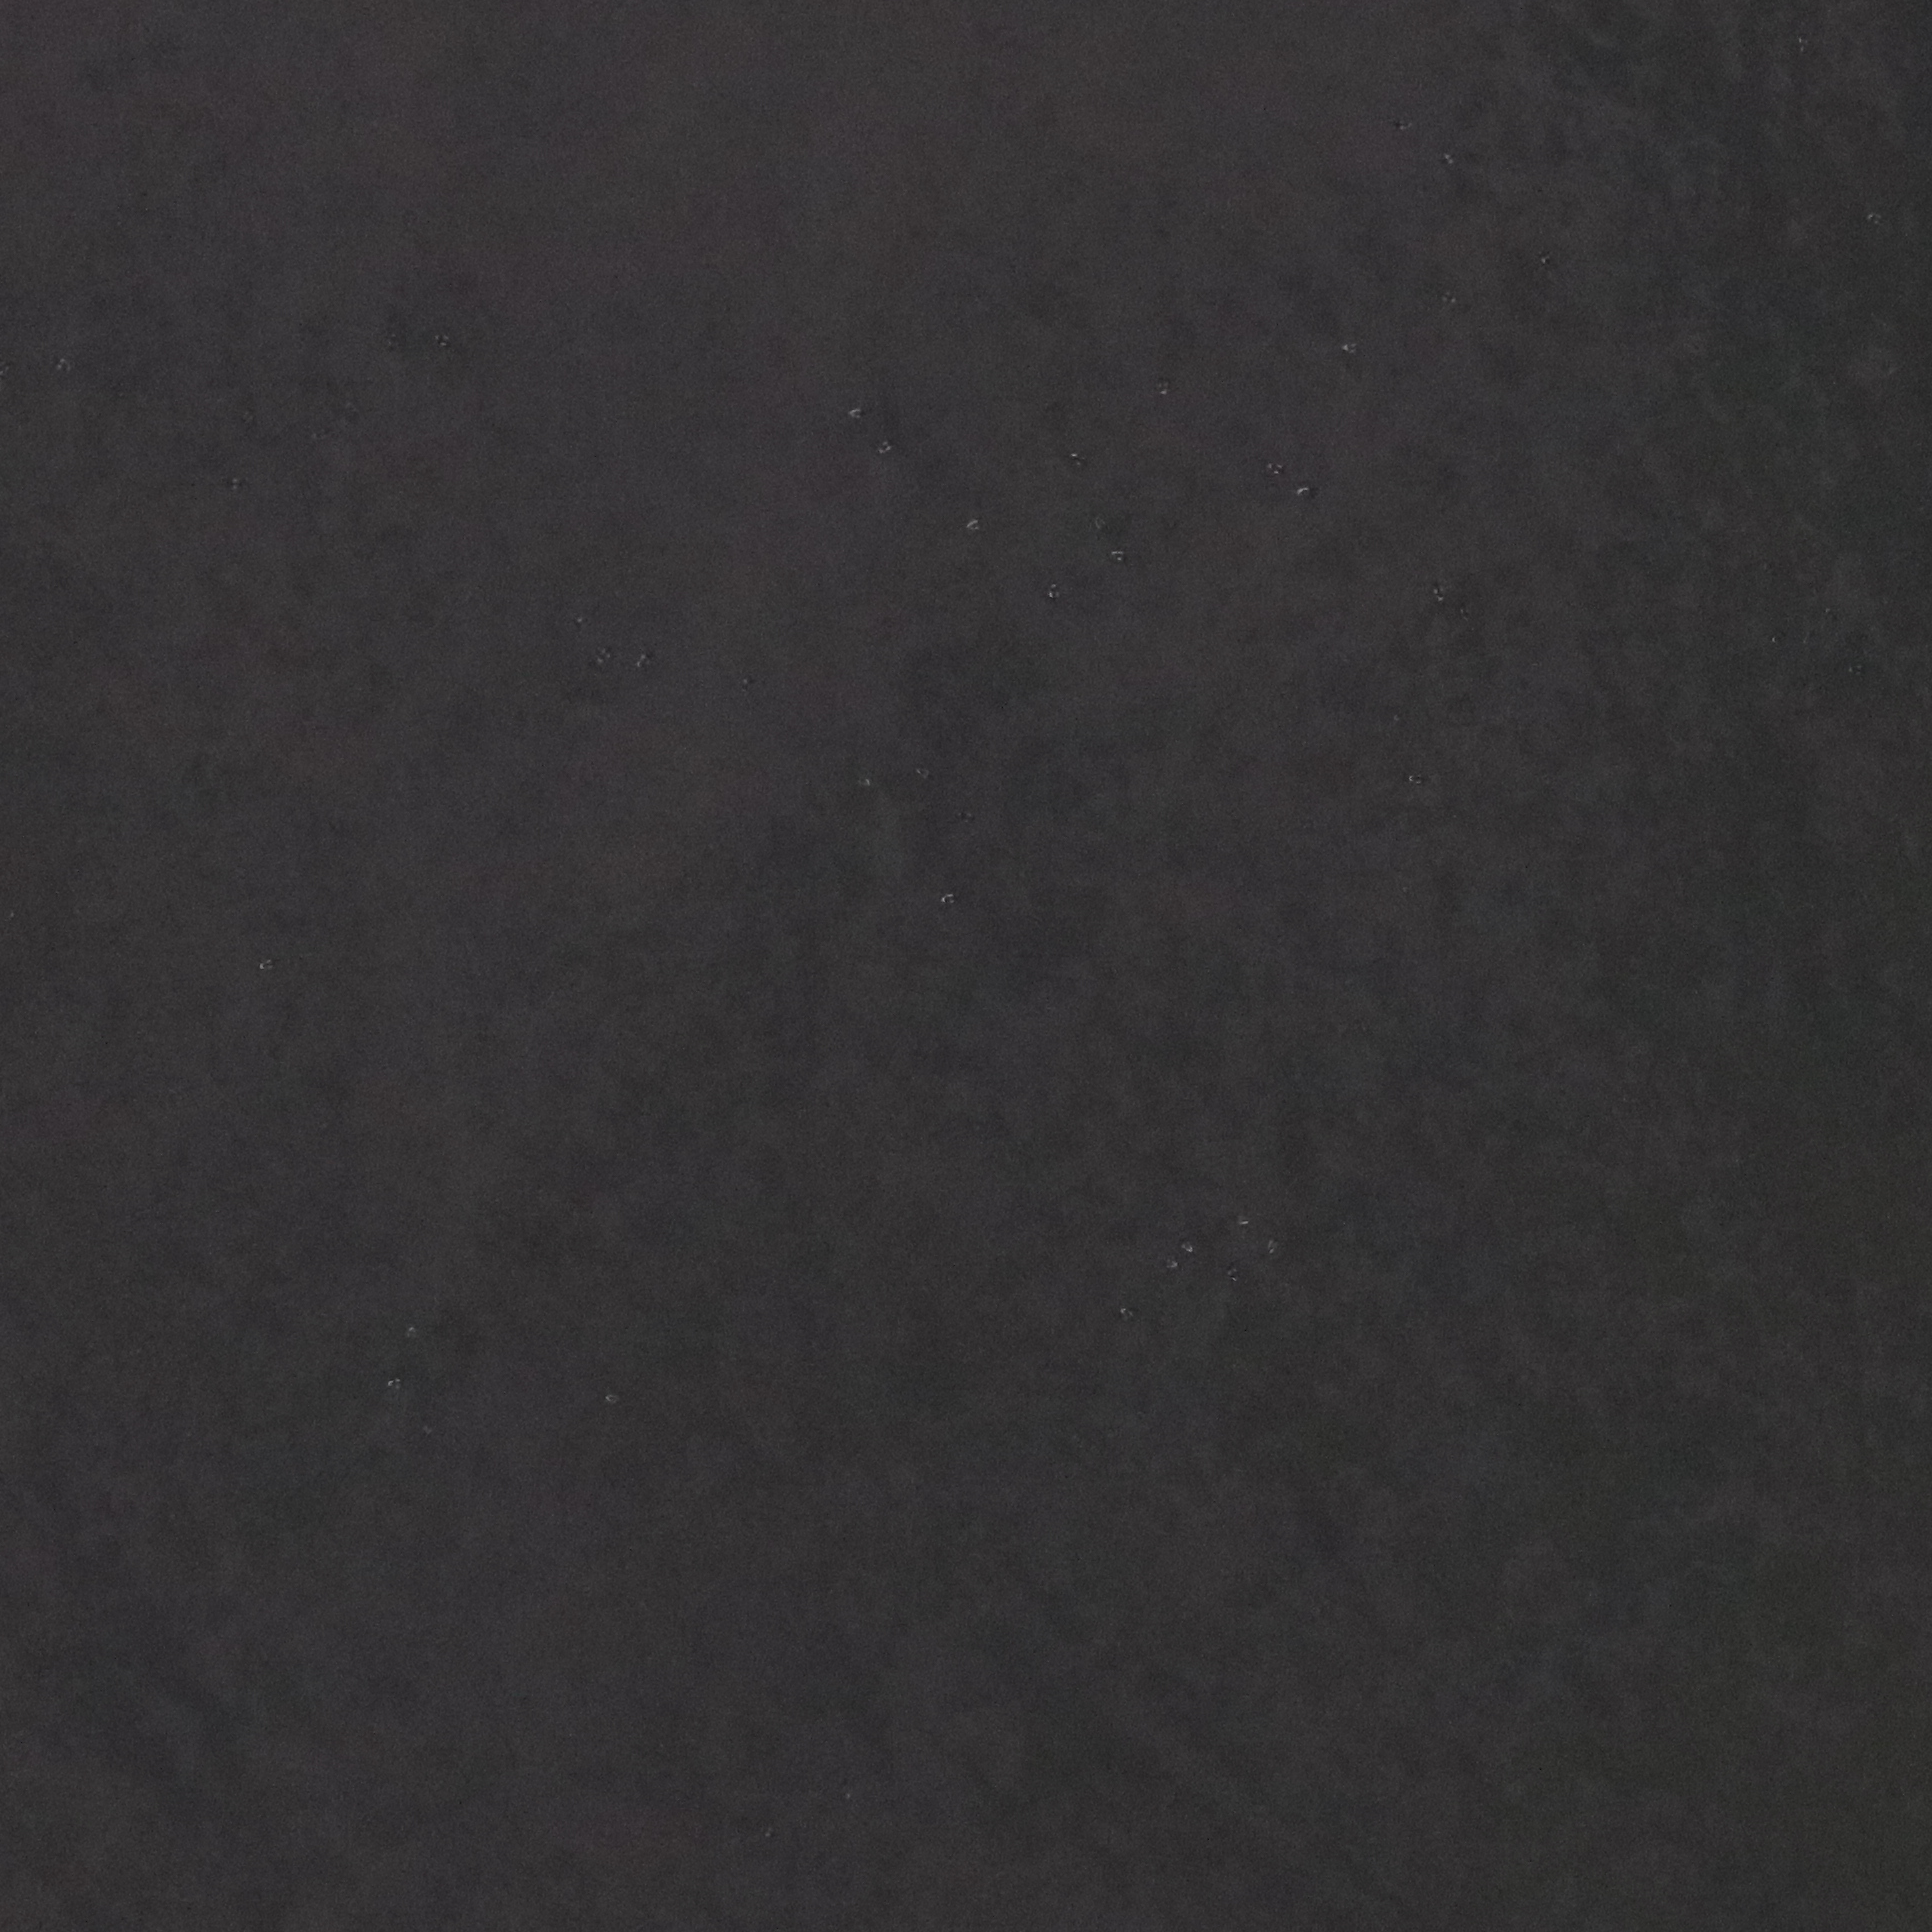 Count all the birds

50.